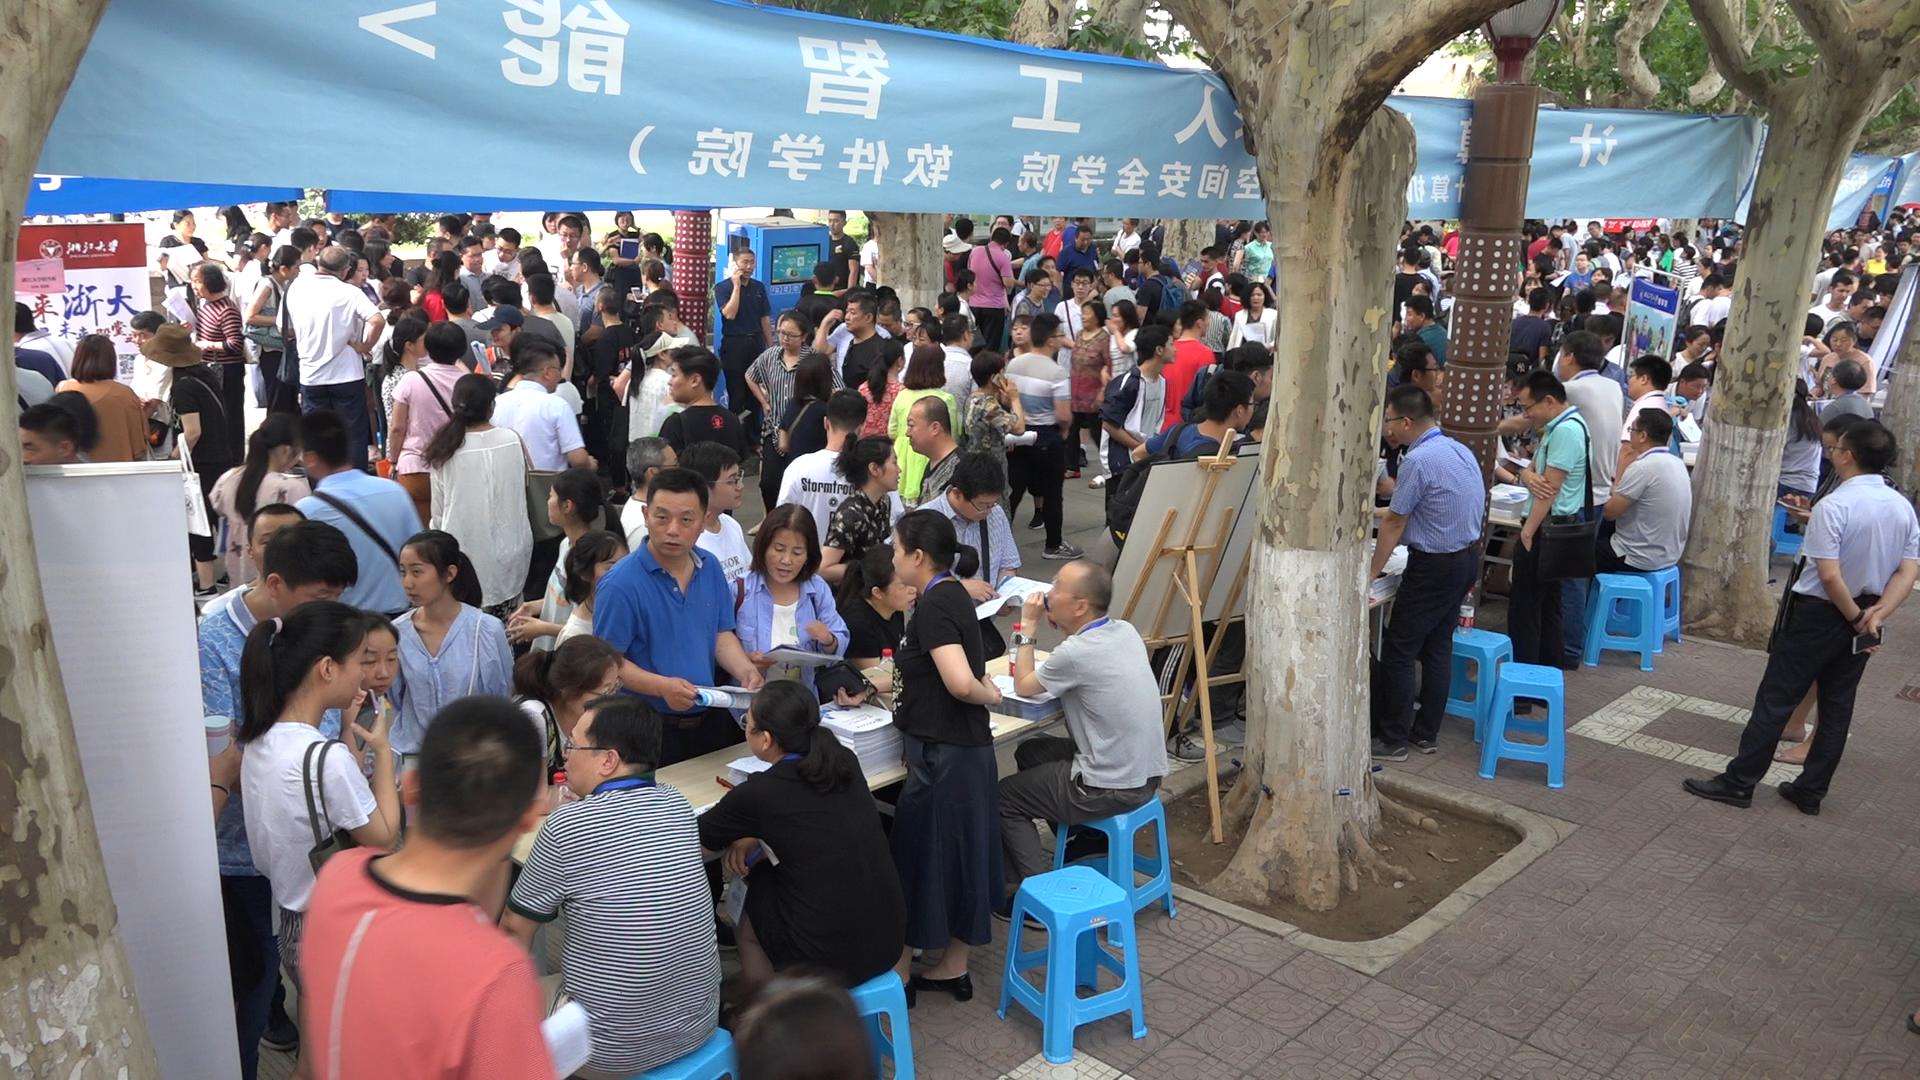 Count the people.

247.